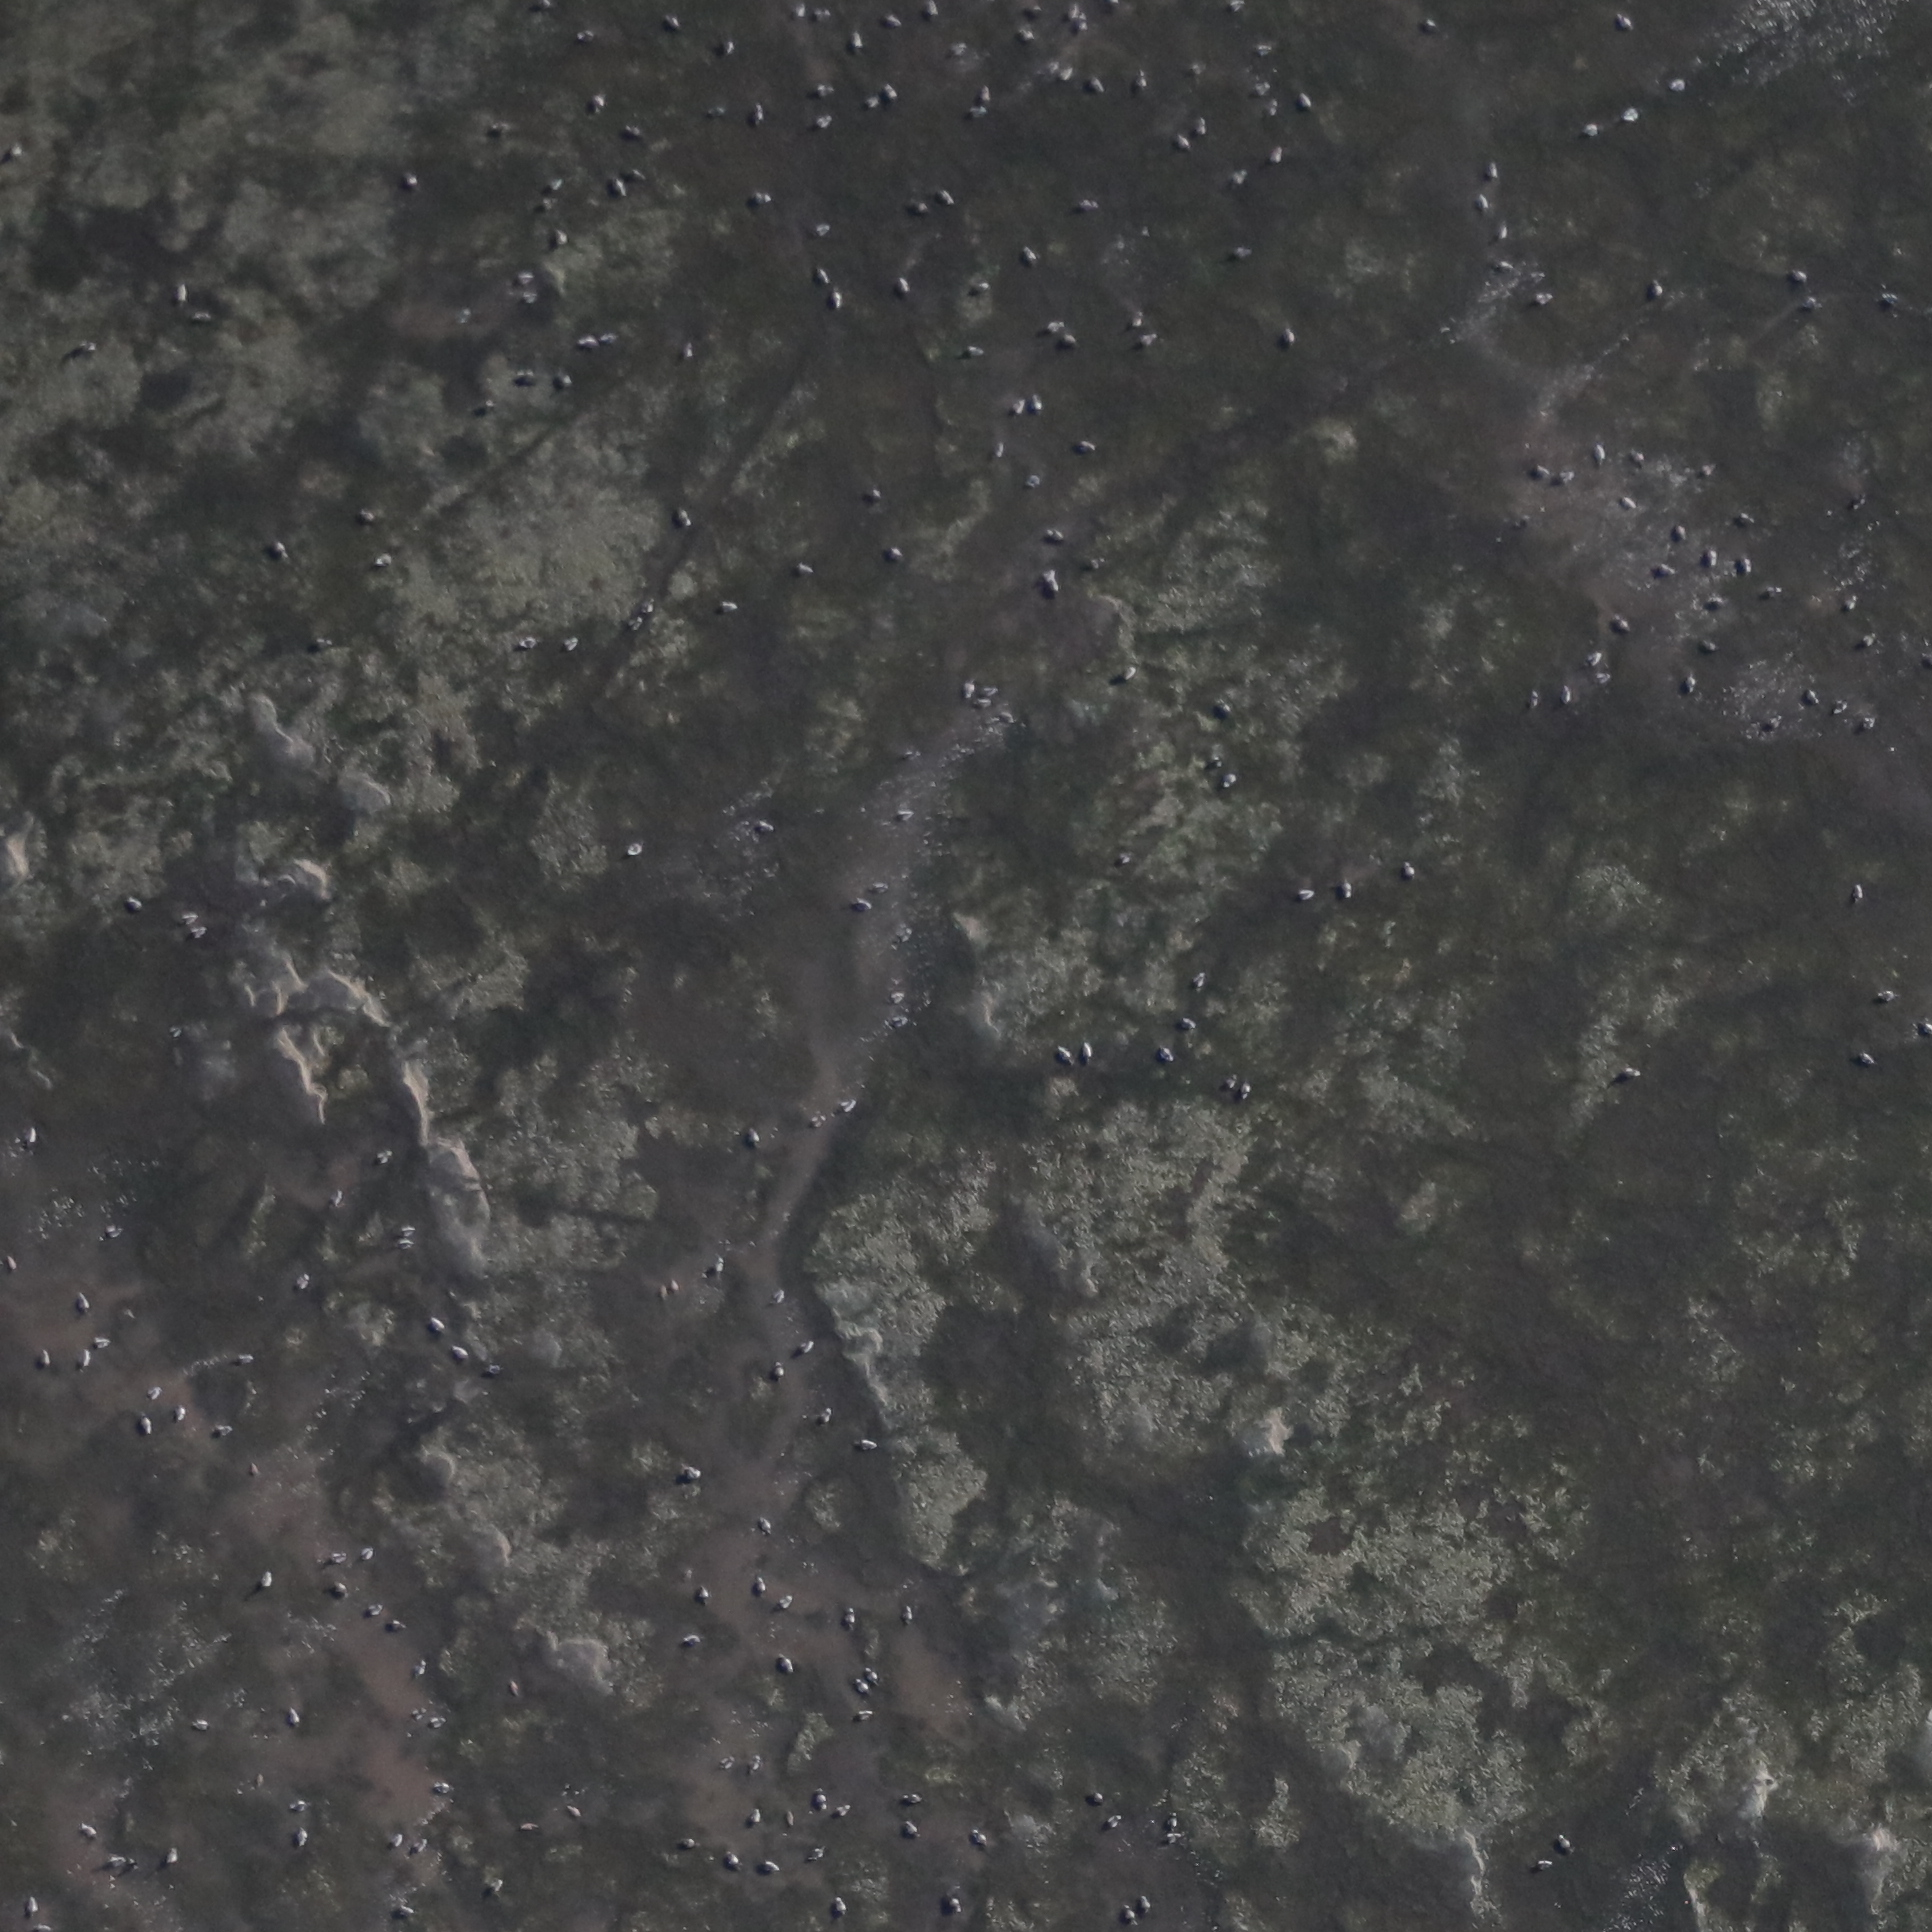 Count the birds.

267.